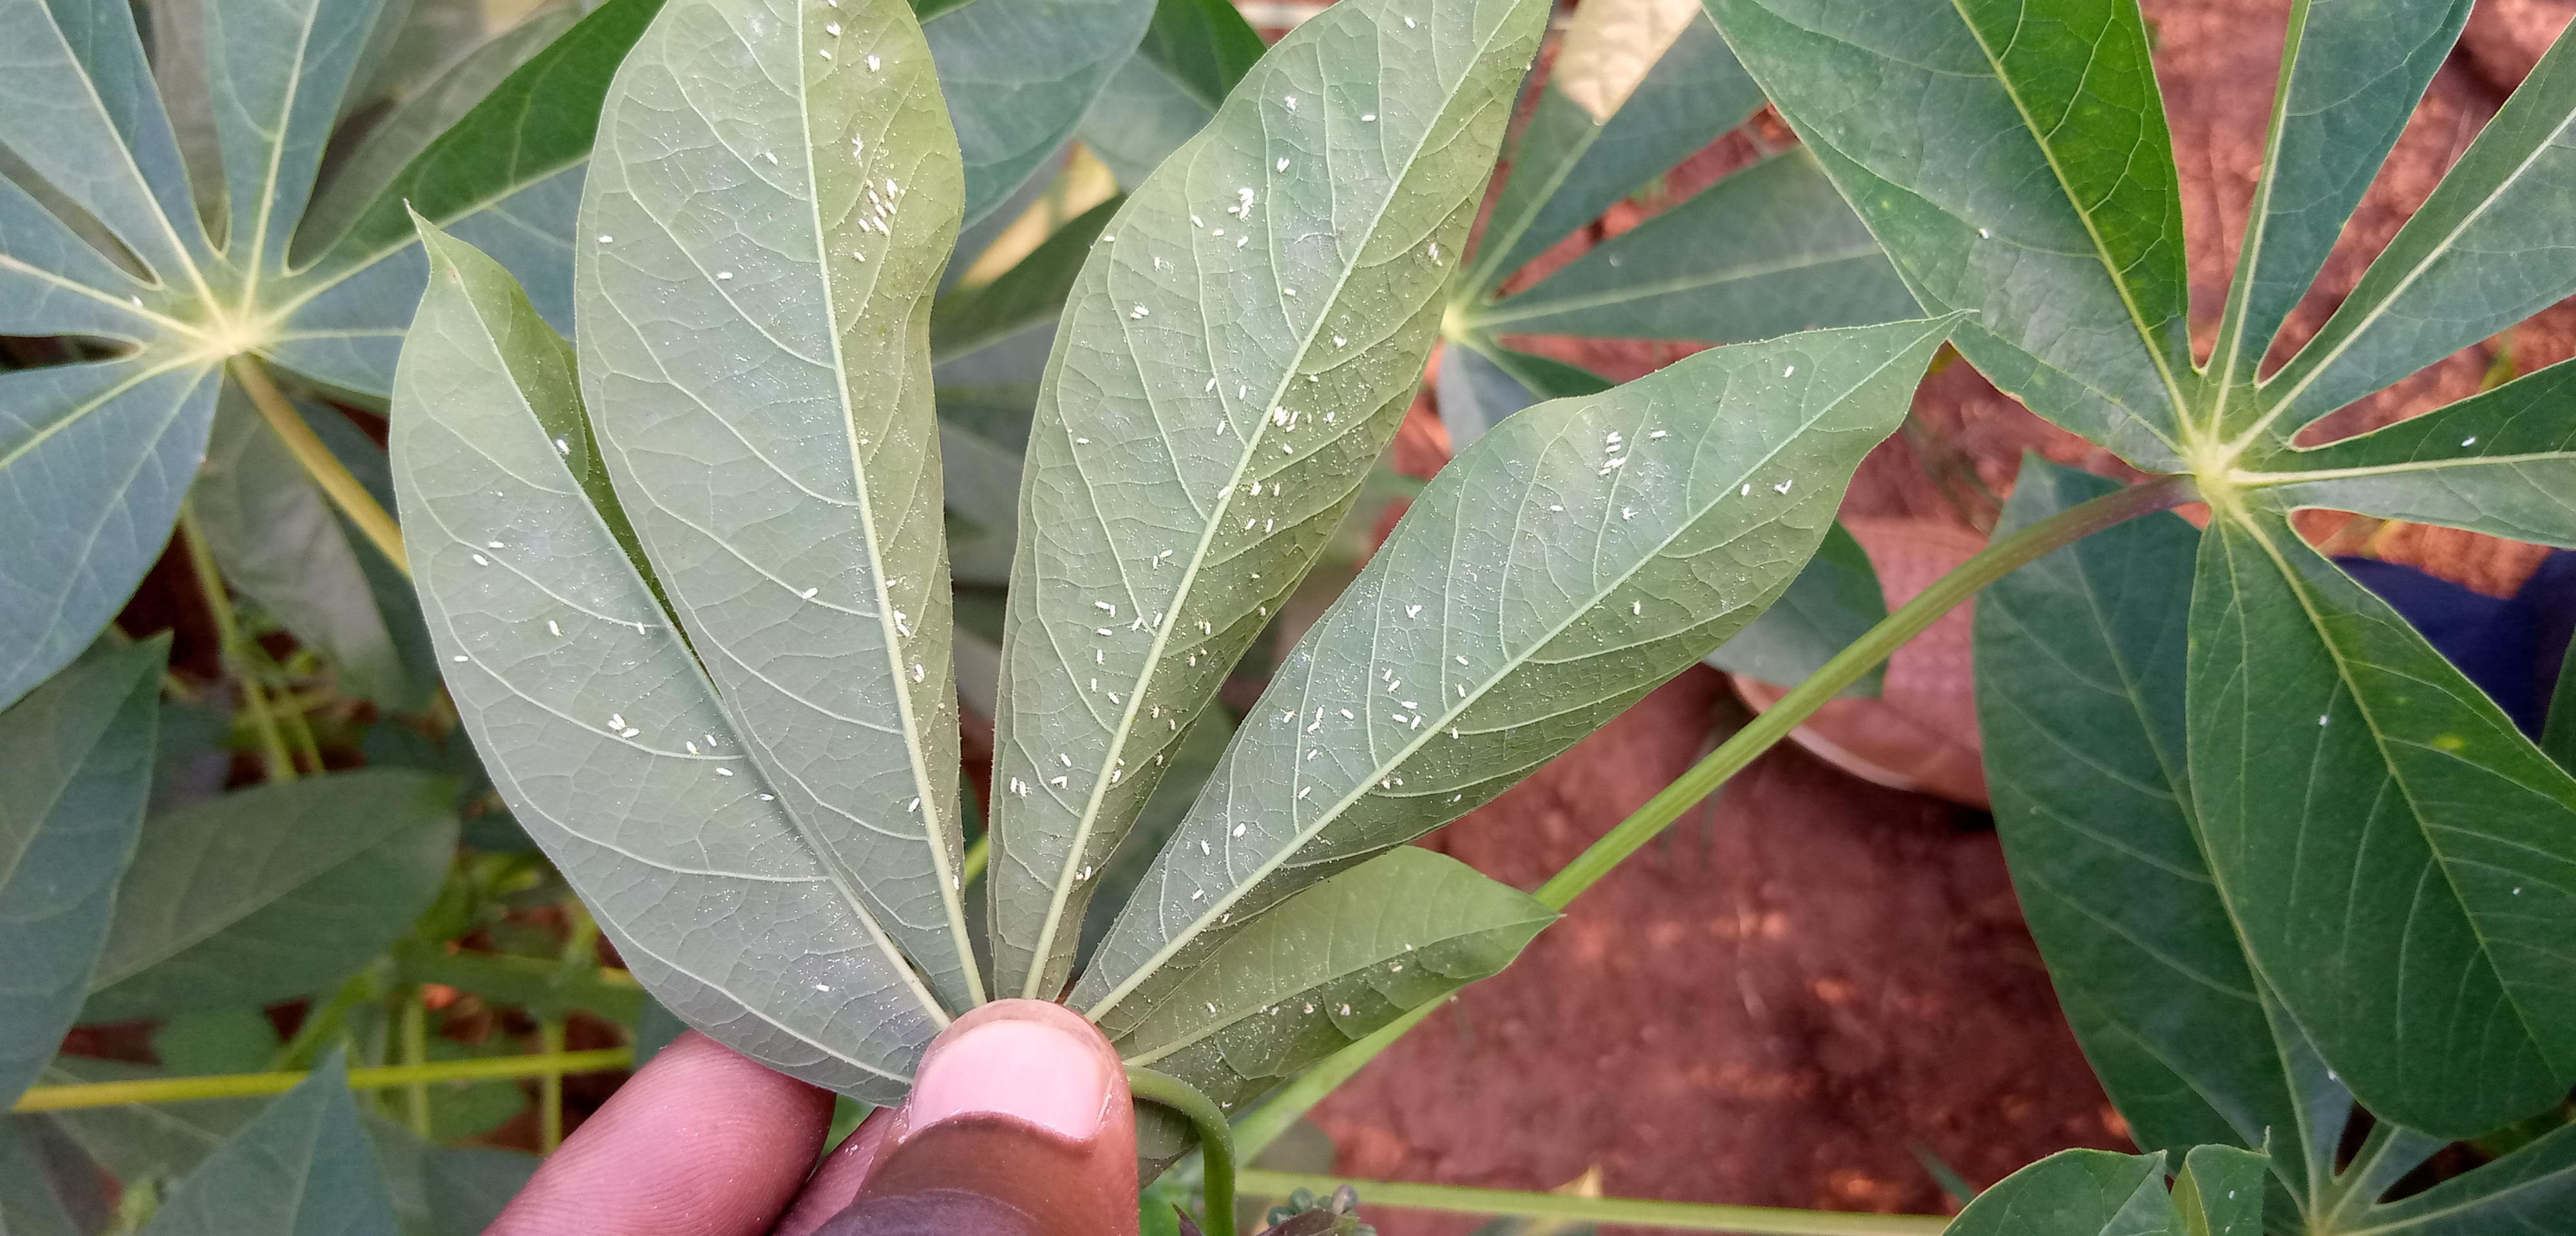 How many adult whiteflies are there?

161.